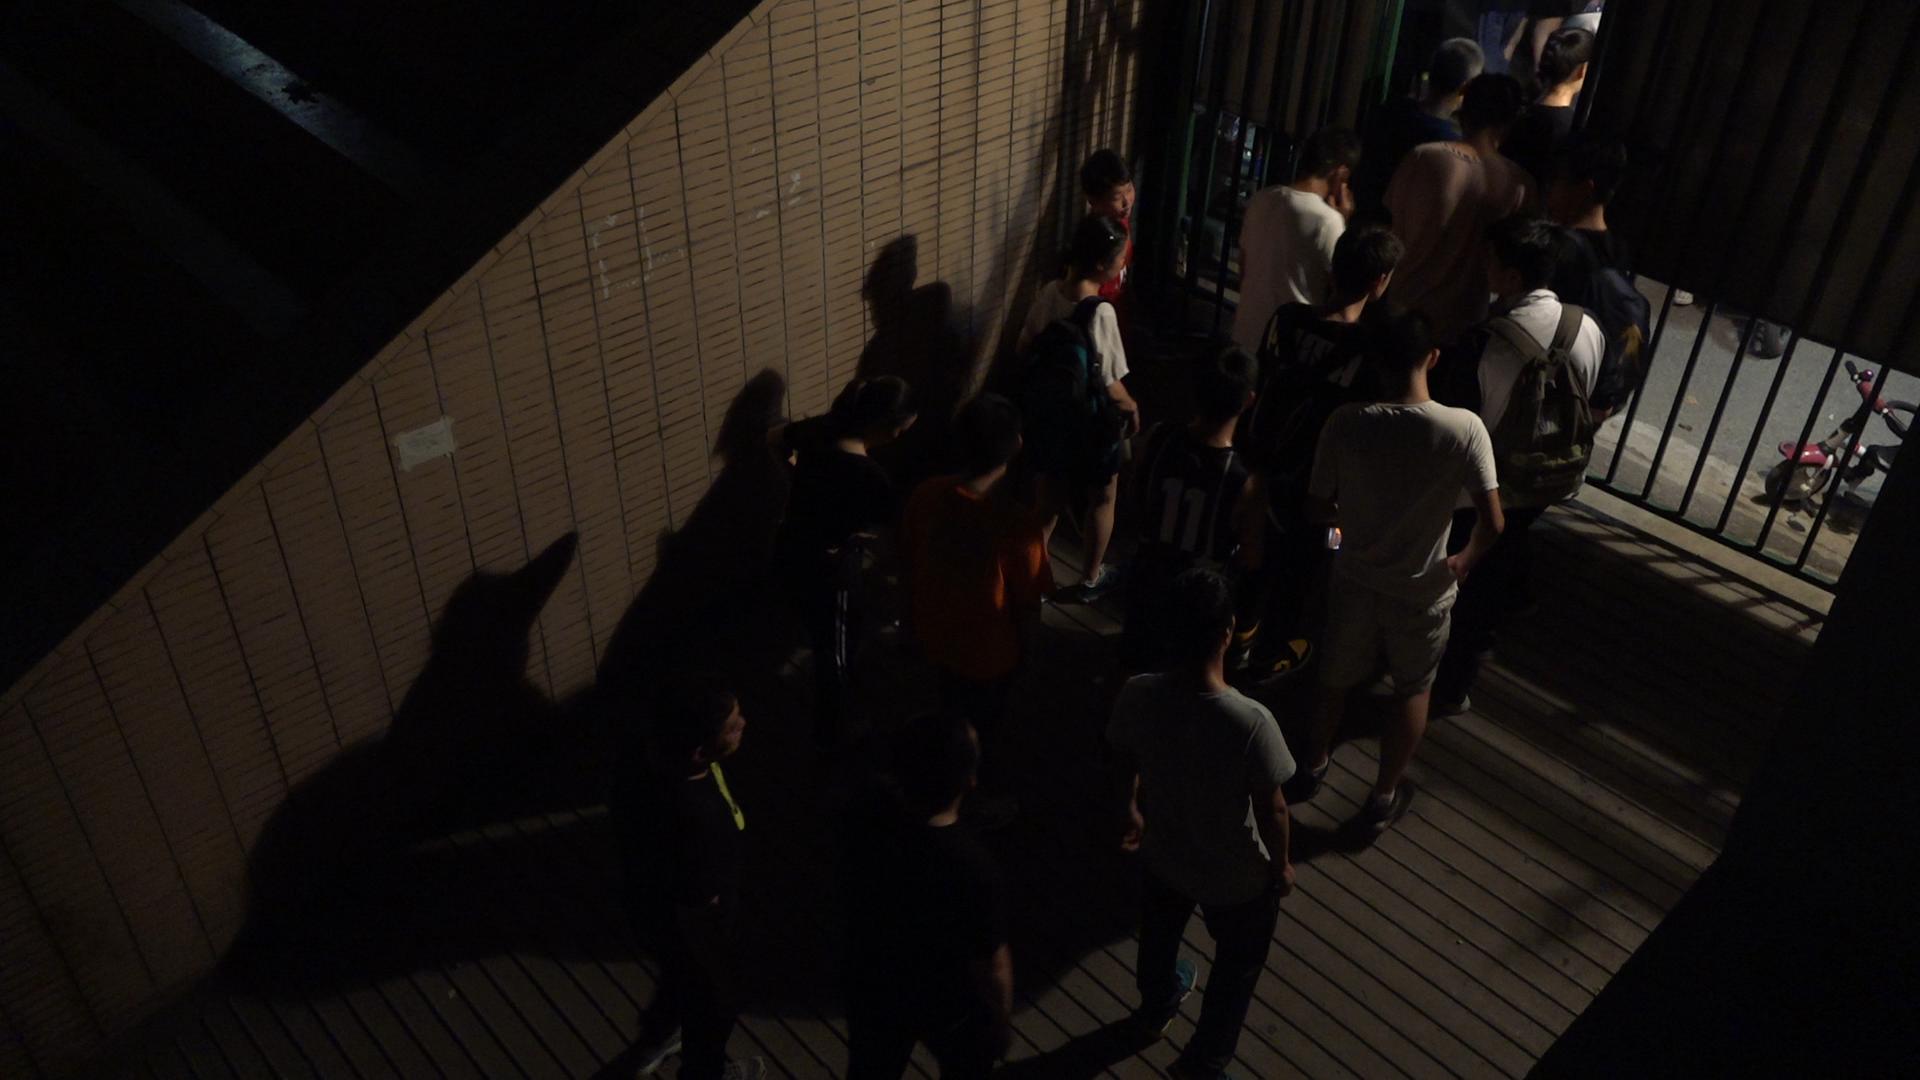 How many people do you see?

16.